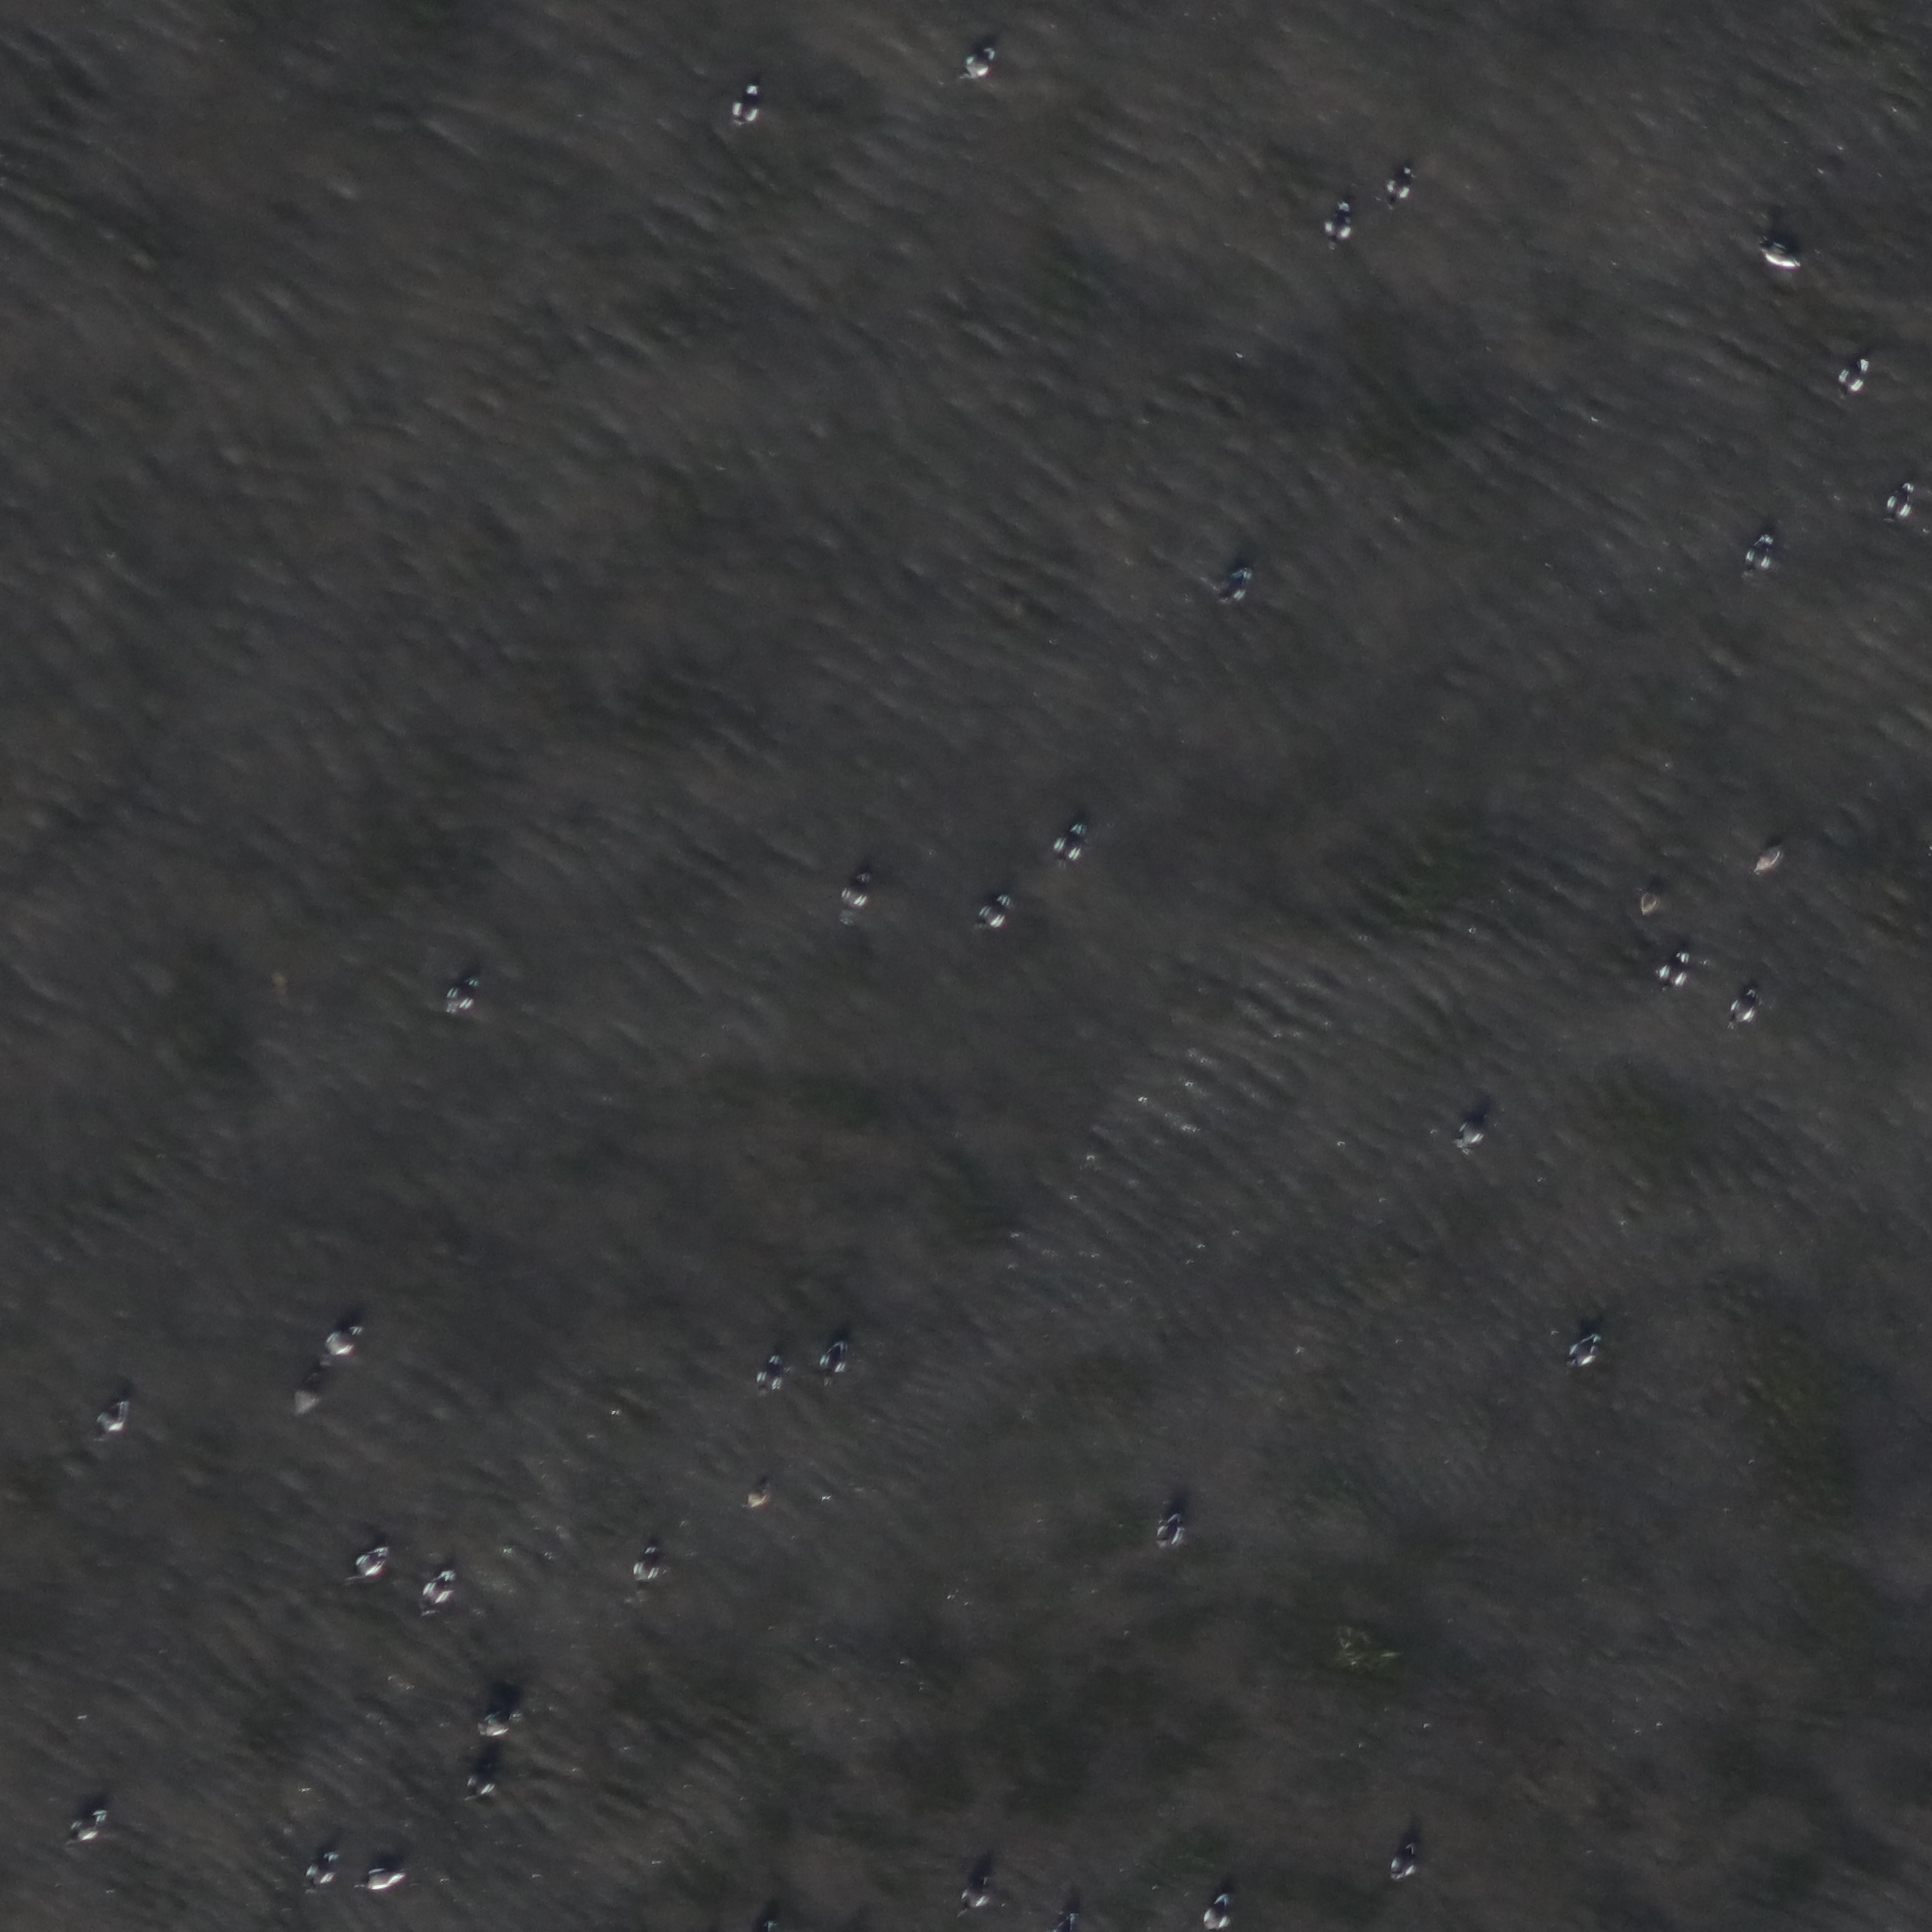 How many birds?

37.